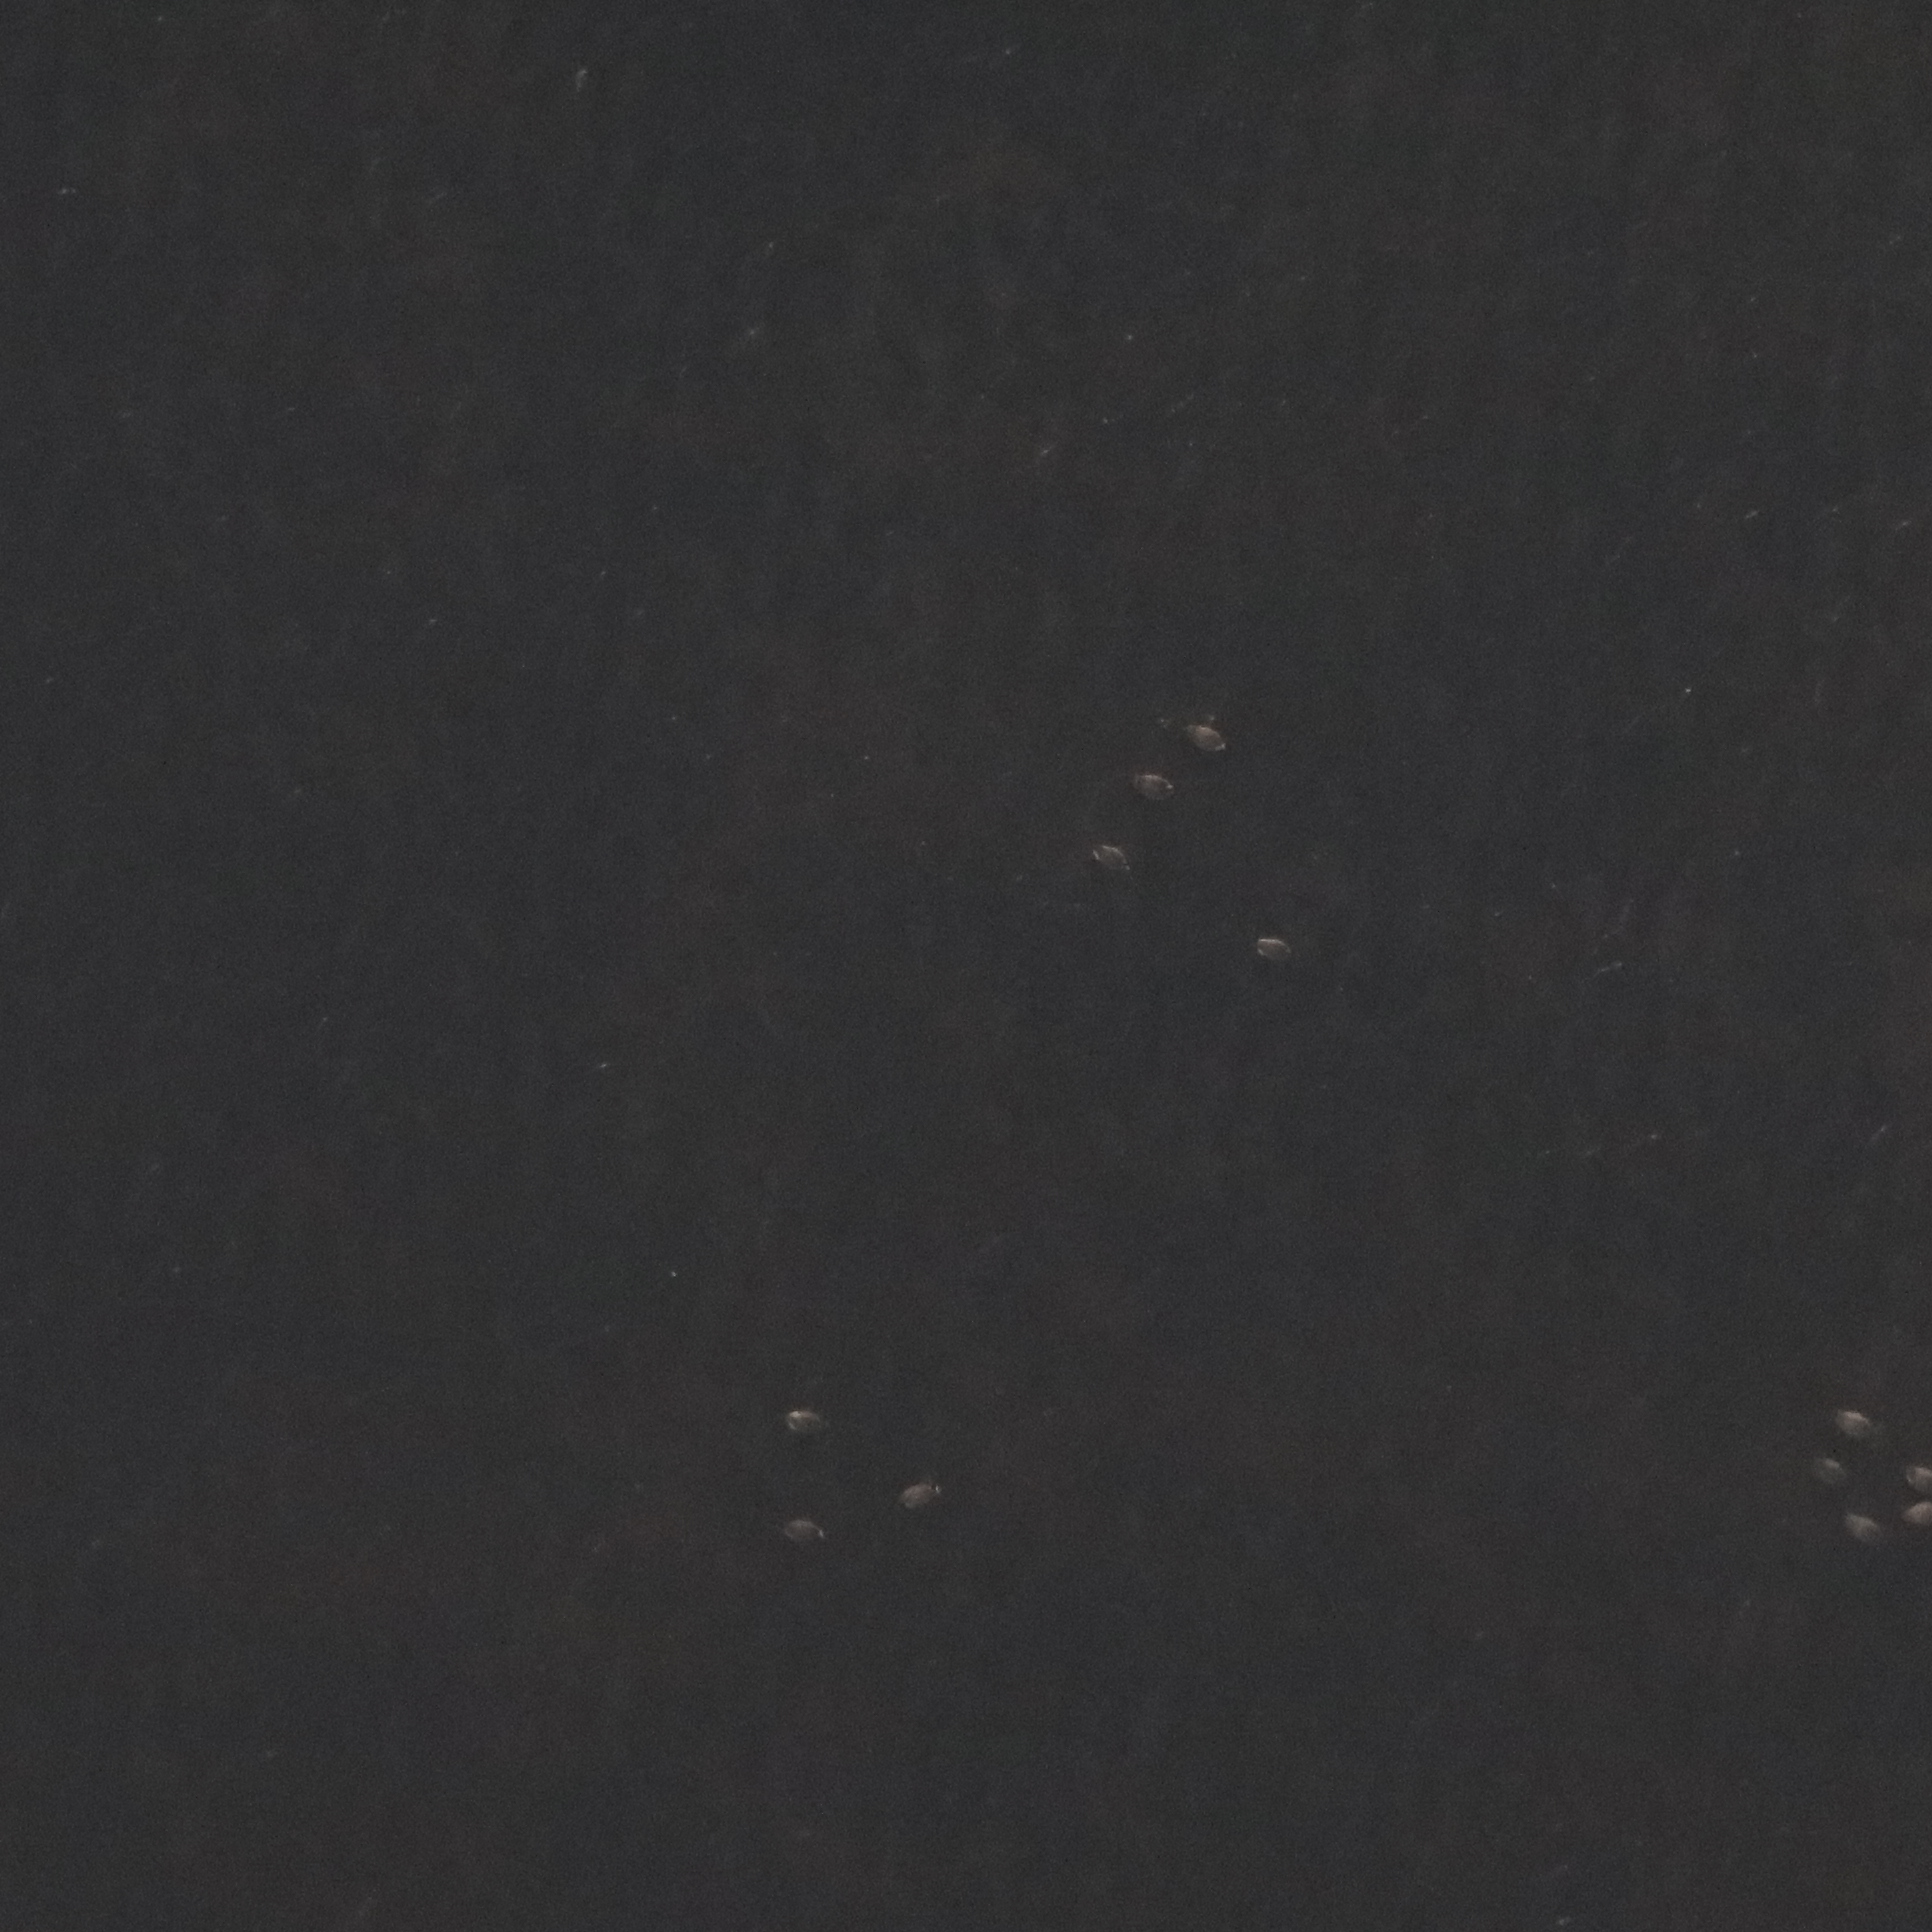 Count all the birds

12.